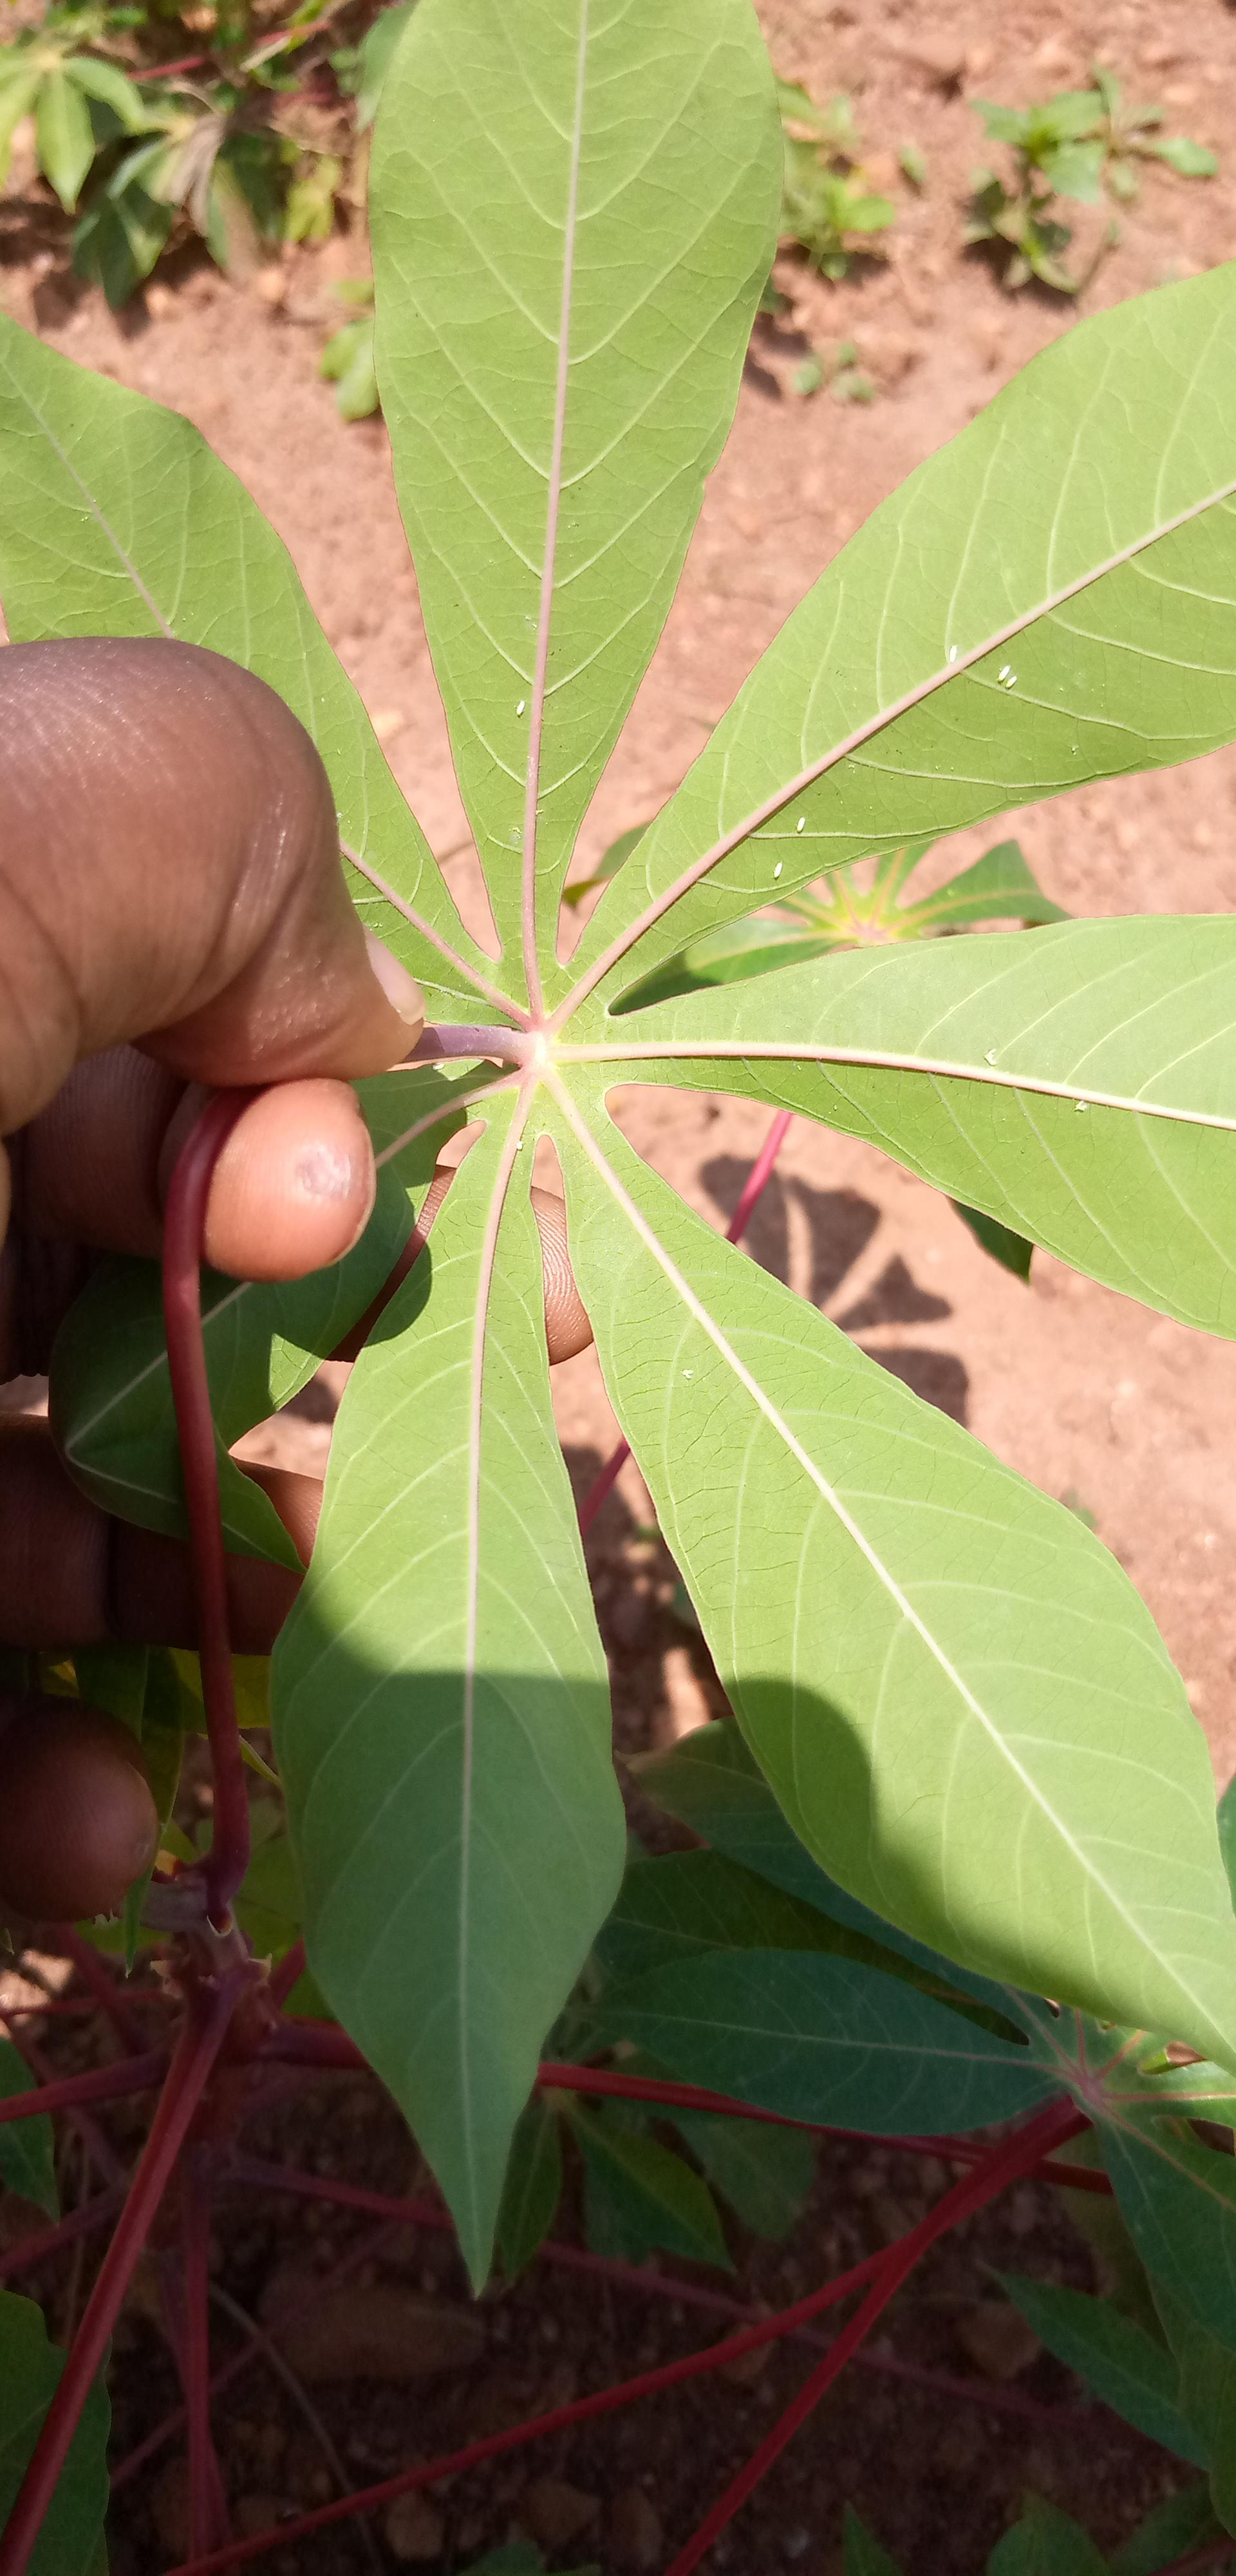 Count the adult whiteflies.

10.